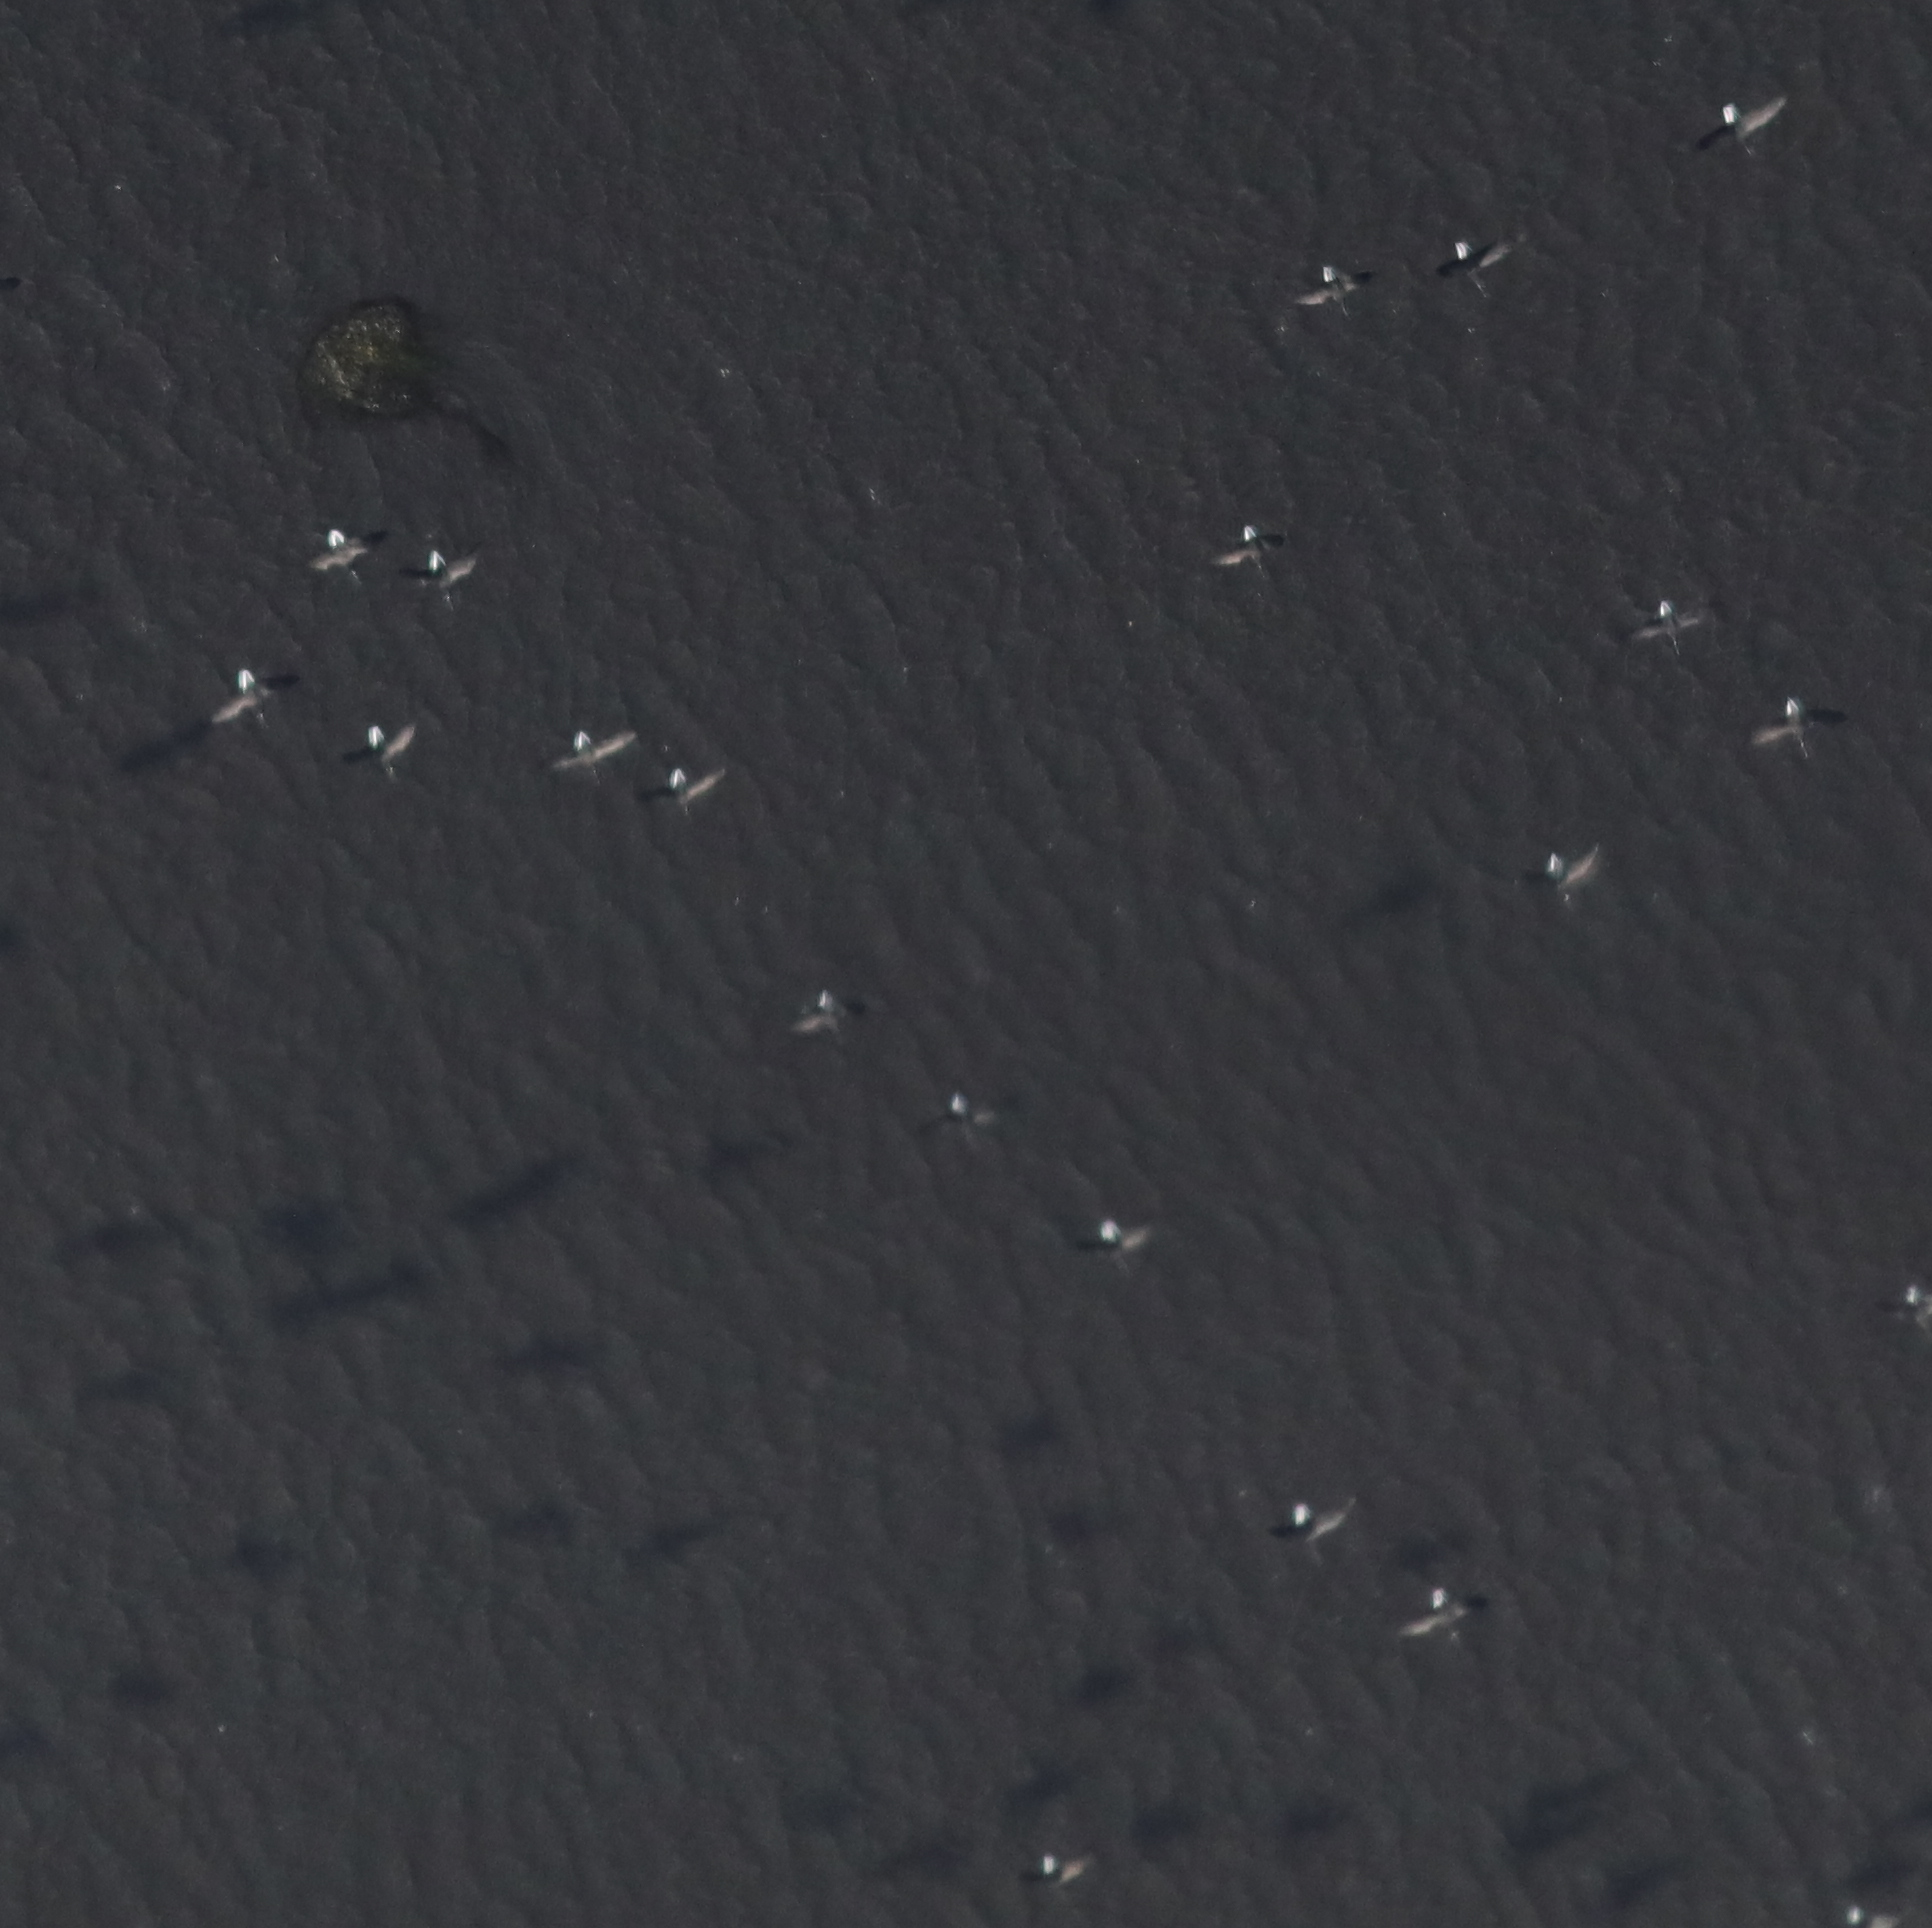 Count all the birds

20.